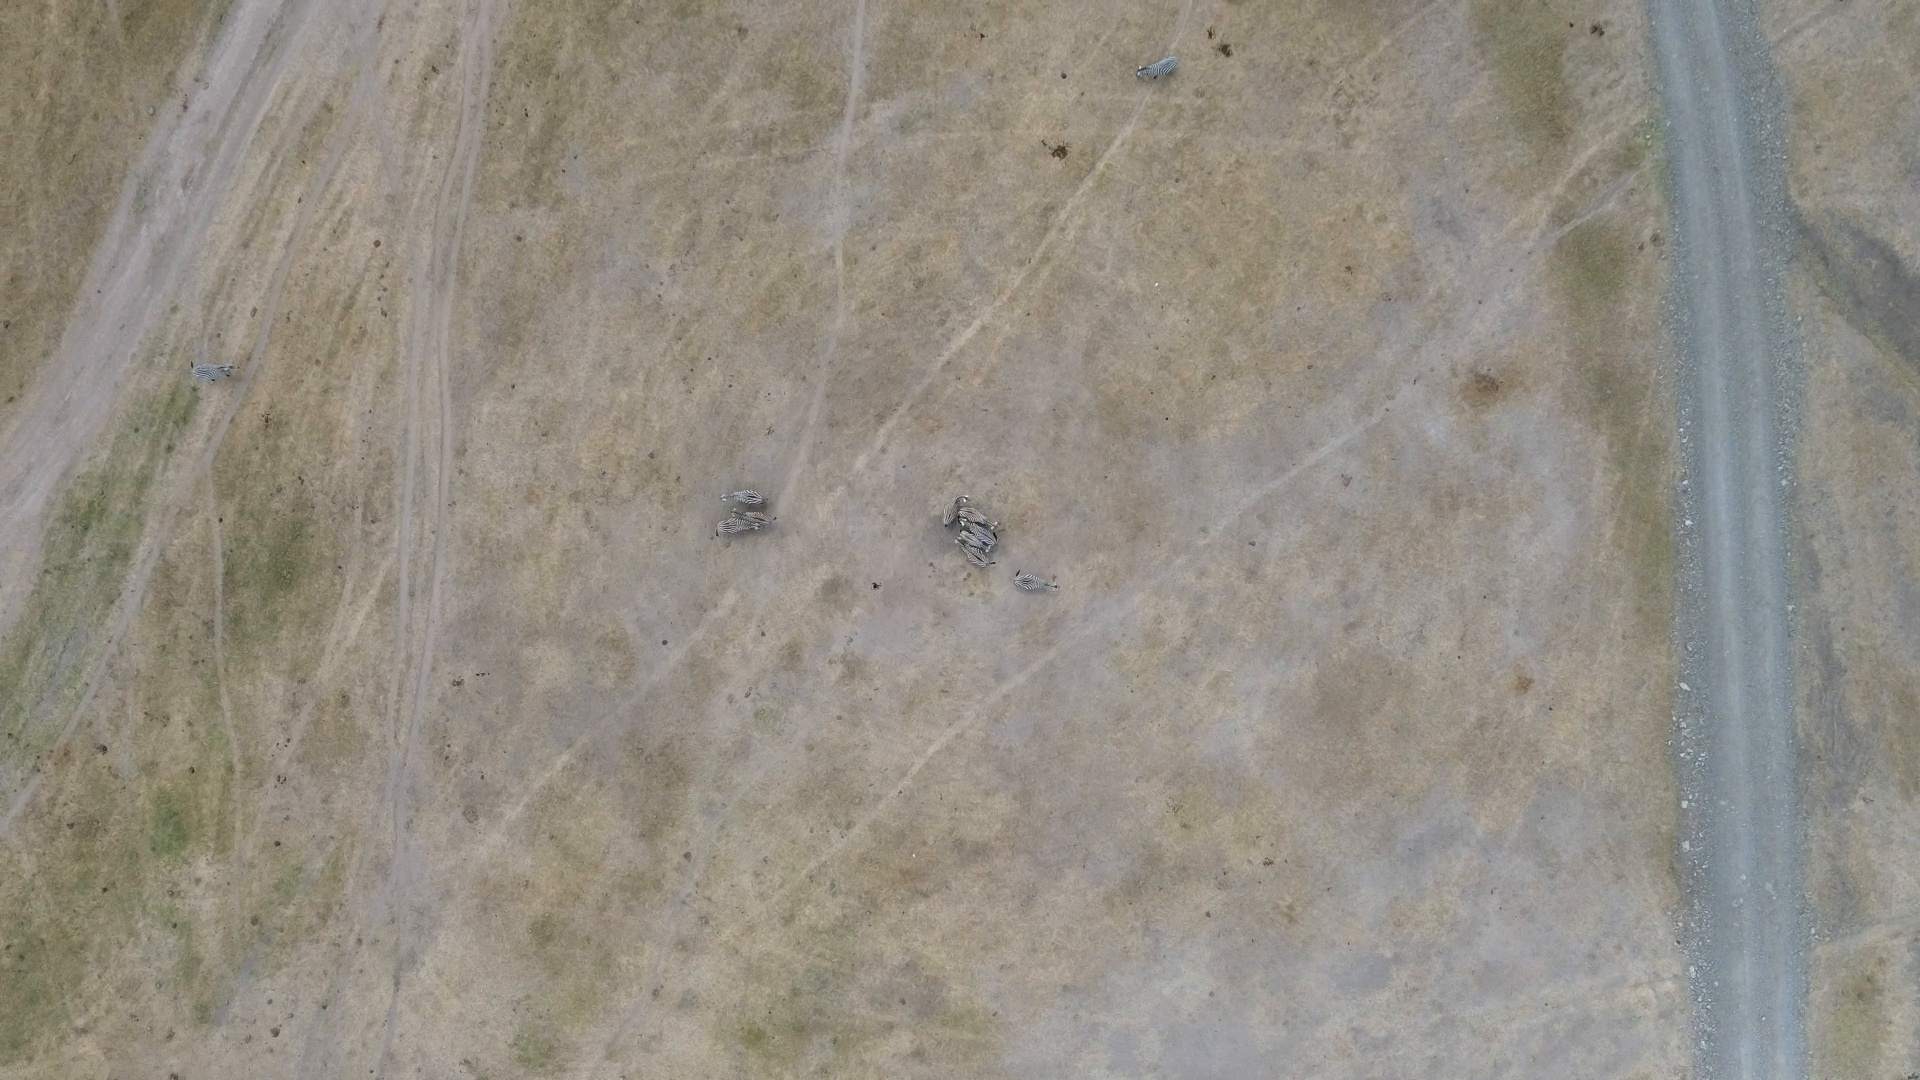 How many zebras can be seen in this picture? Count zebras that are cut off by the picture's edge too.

11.